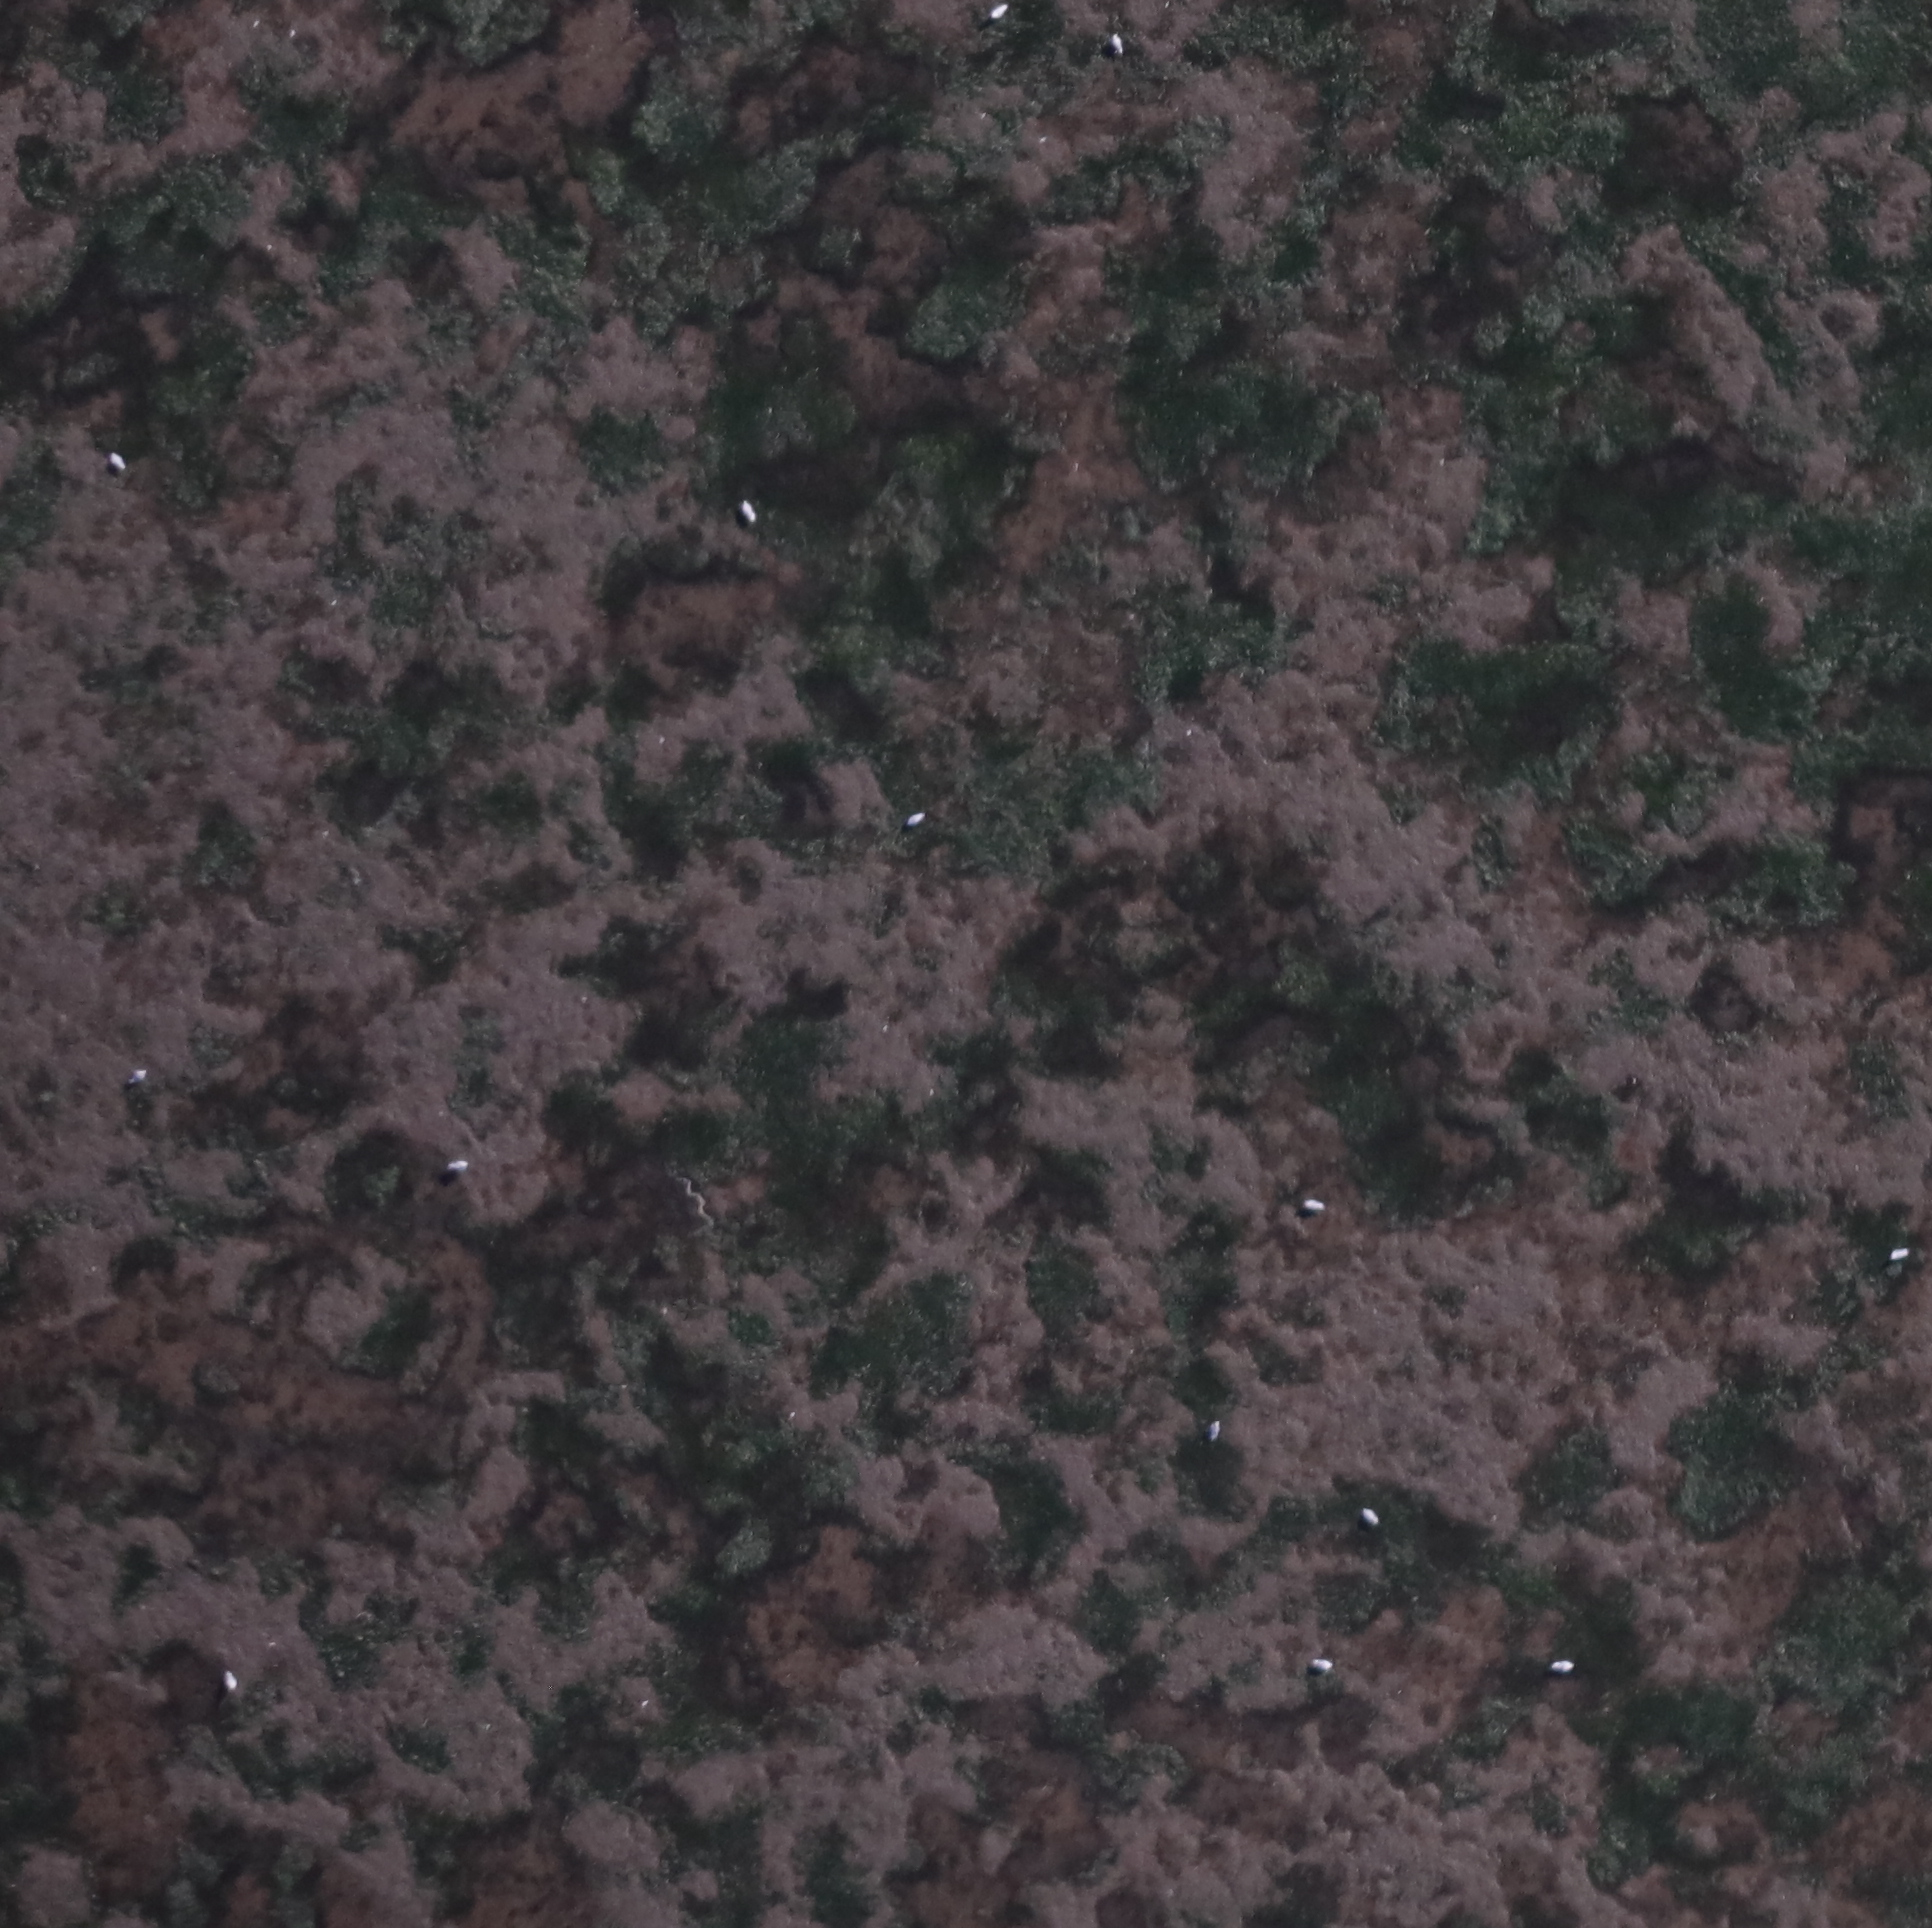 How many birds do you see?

14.